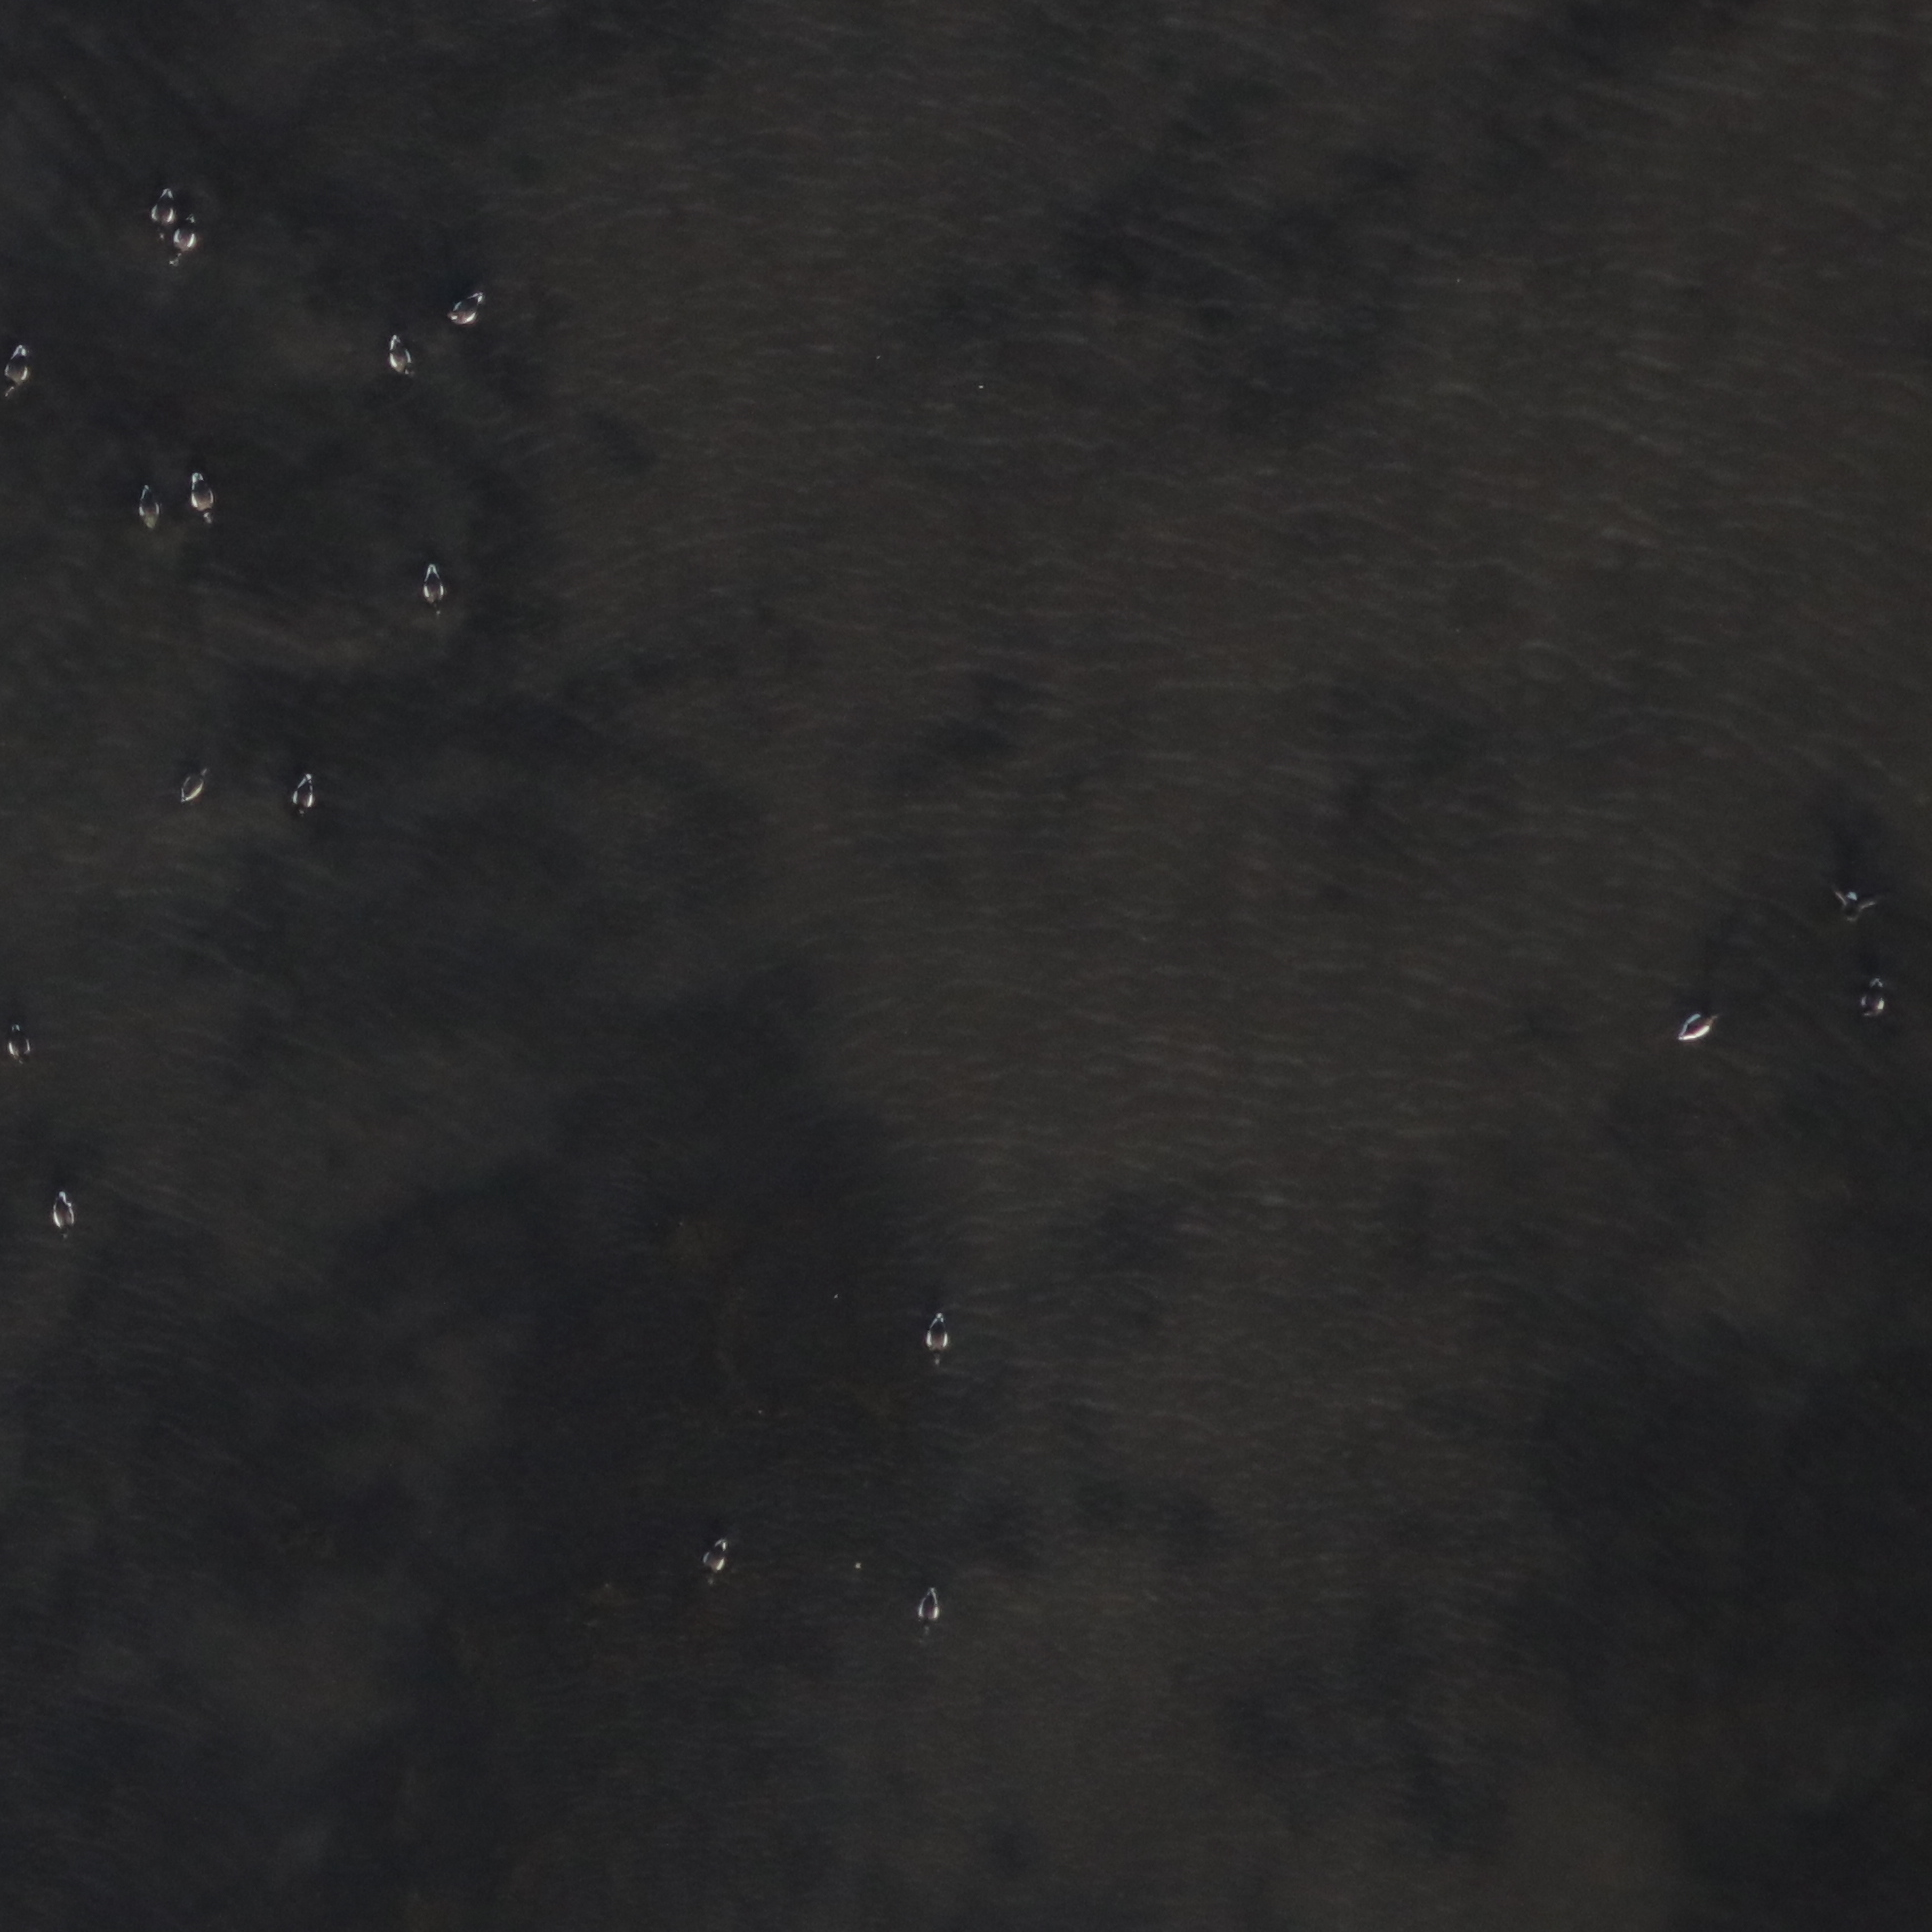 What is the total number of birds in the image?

18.